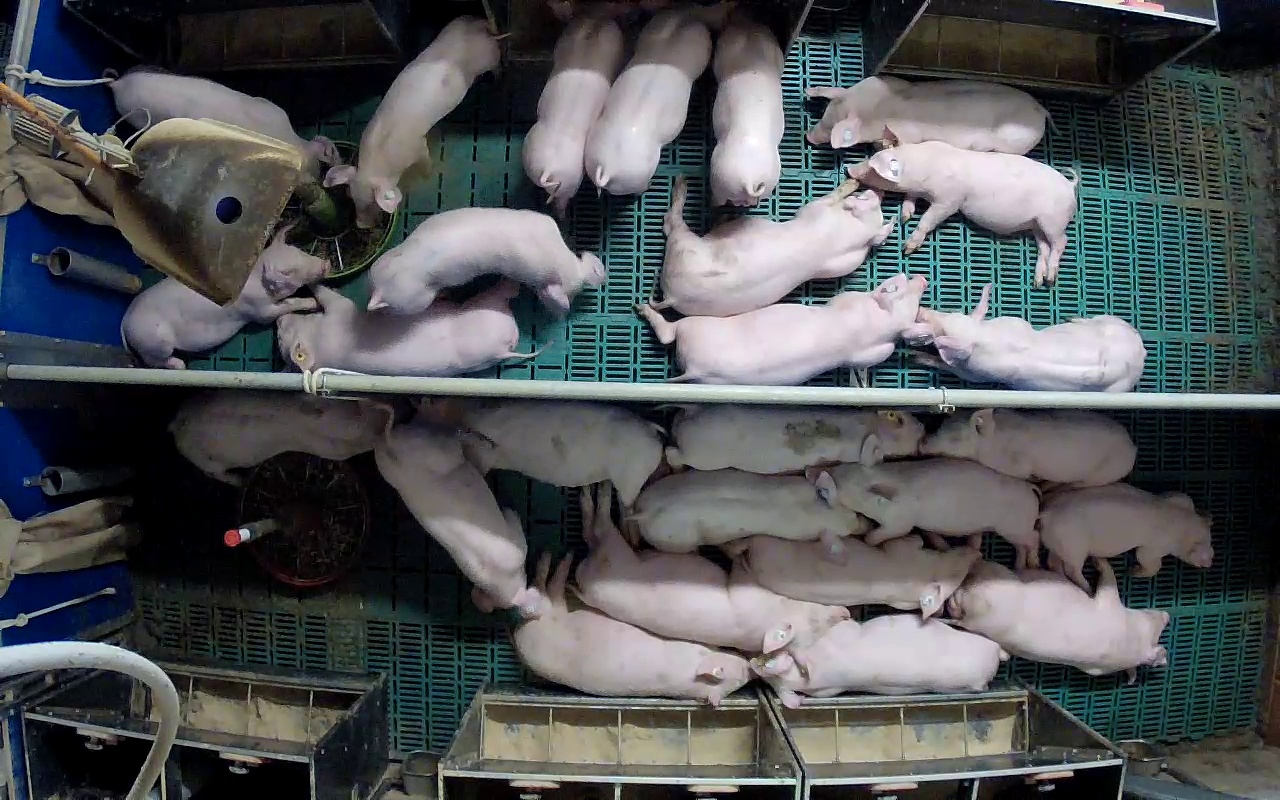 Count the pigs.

25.